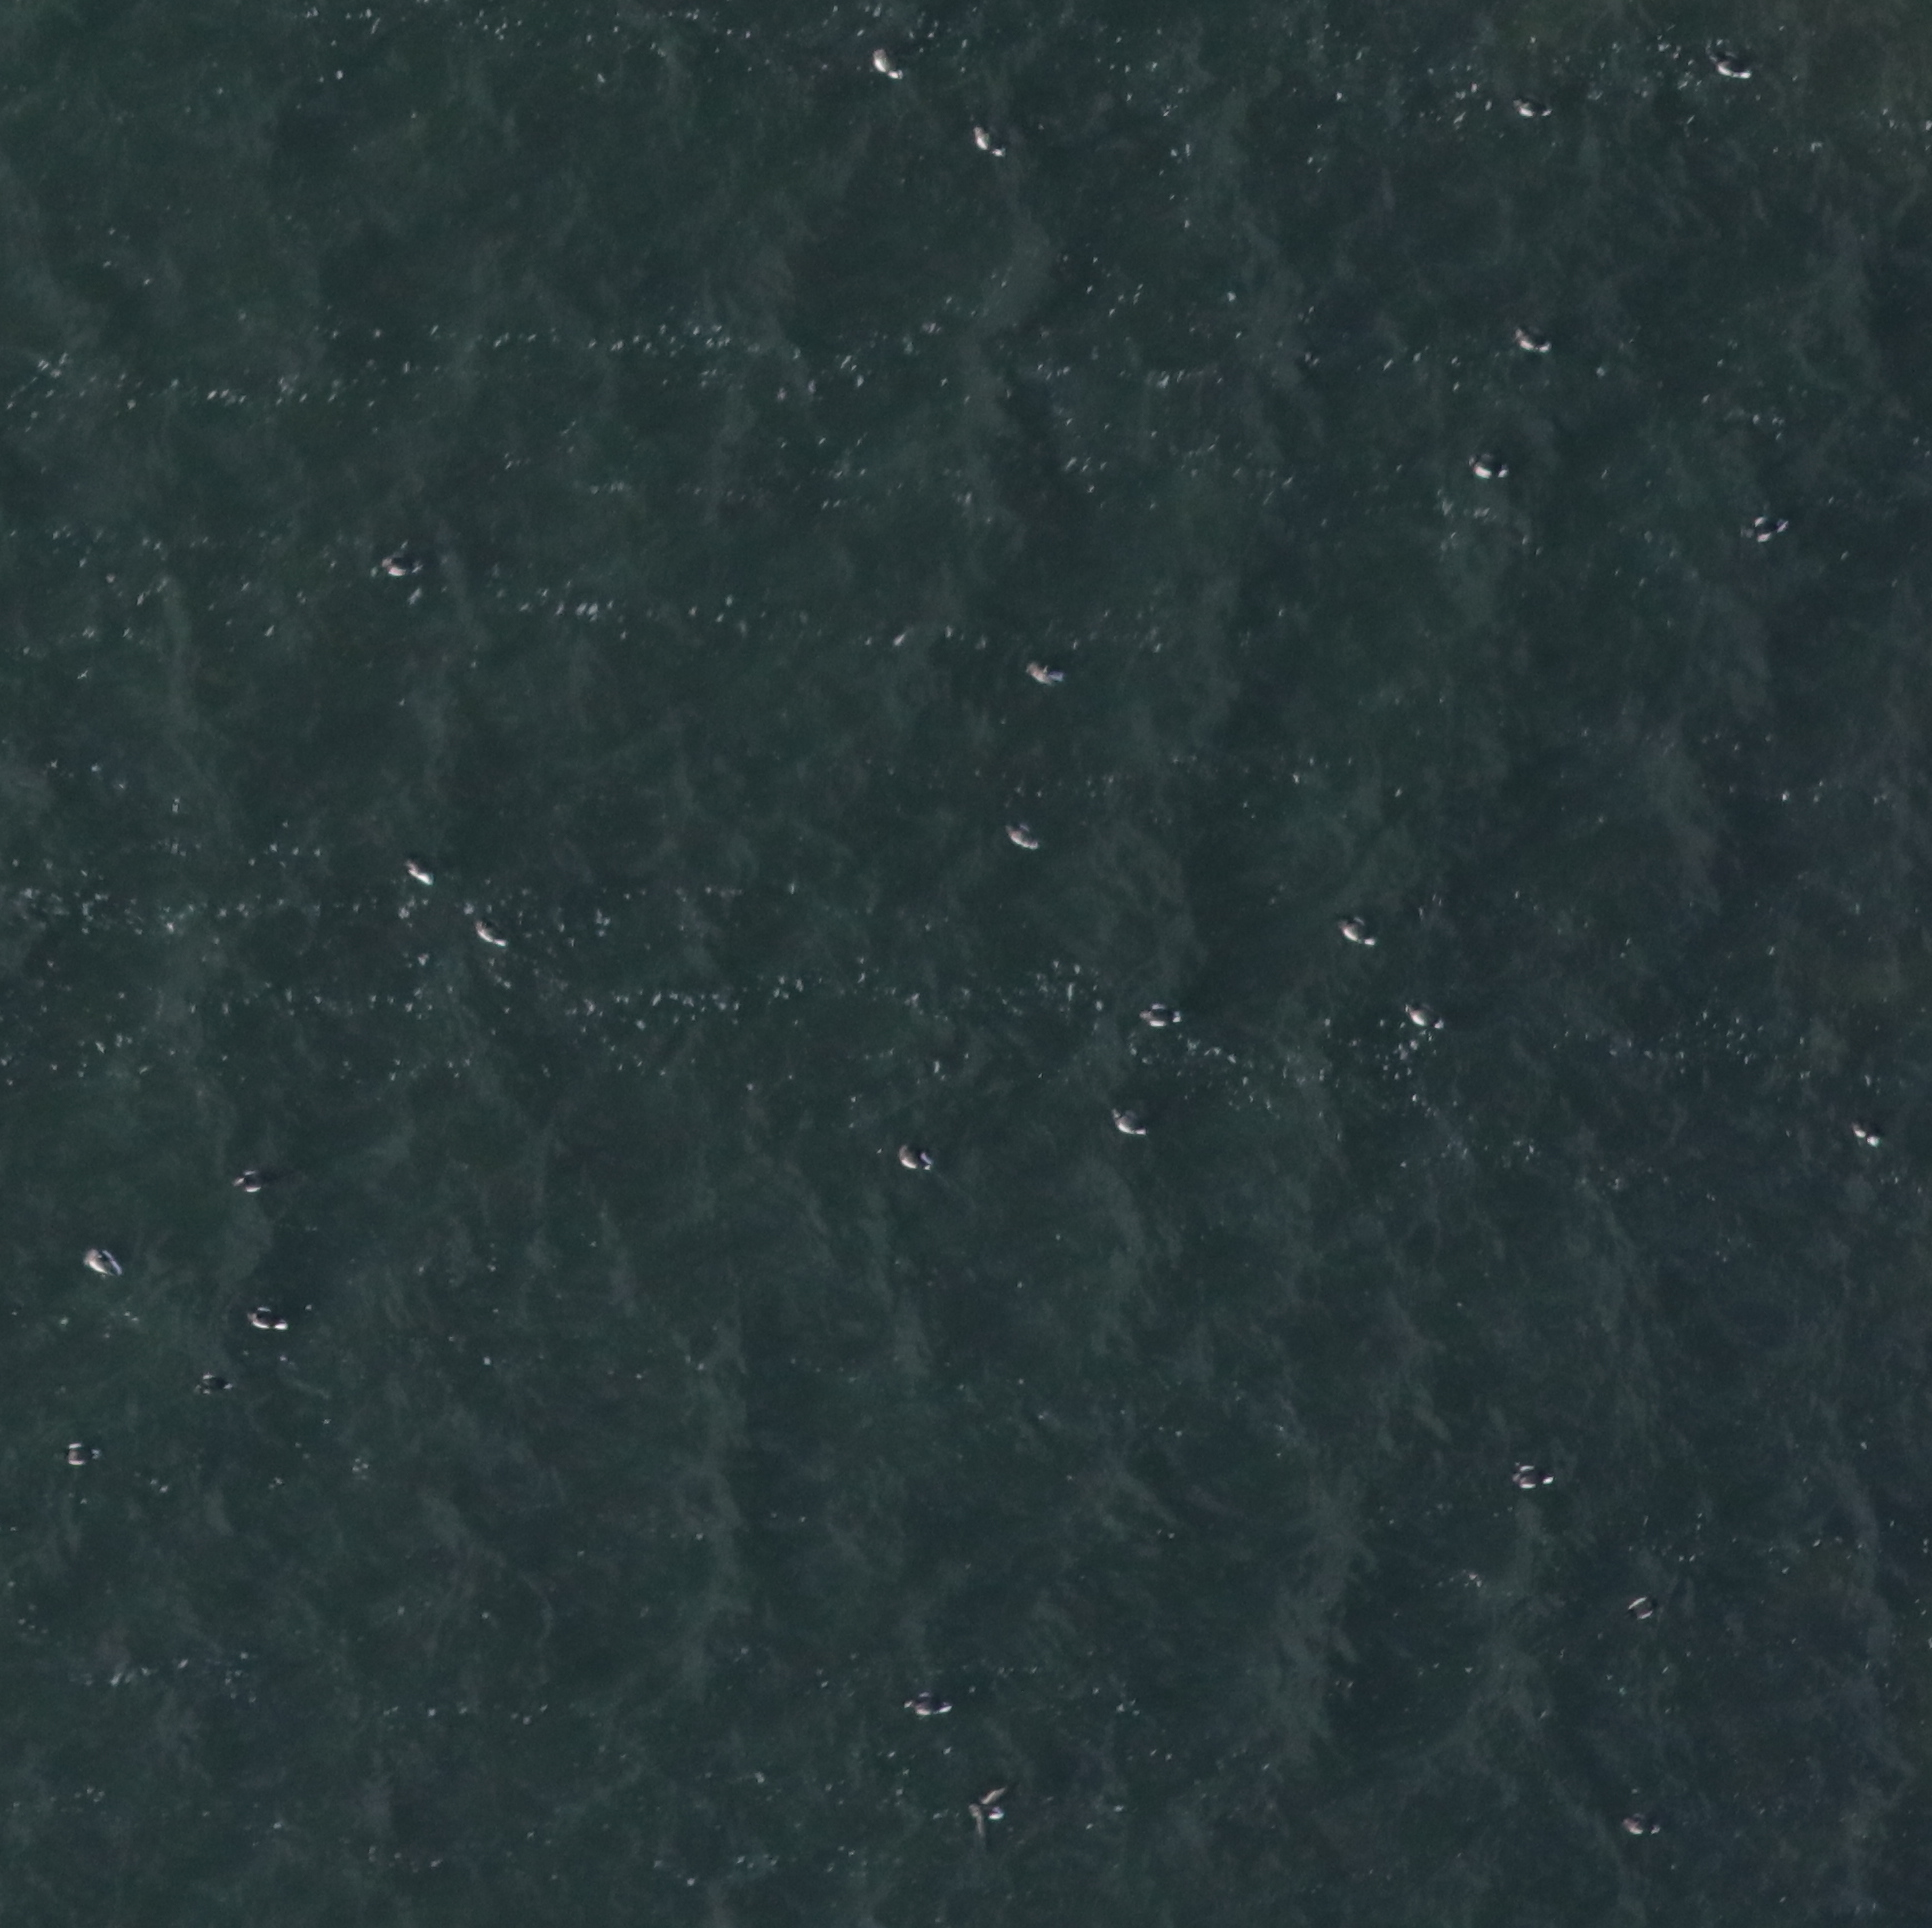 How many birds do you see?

28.